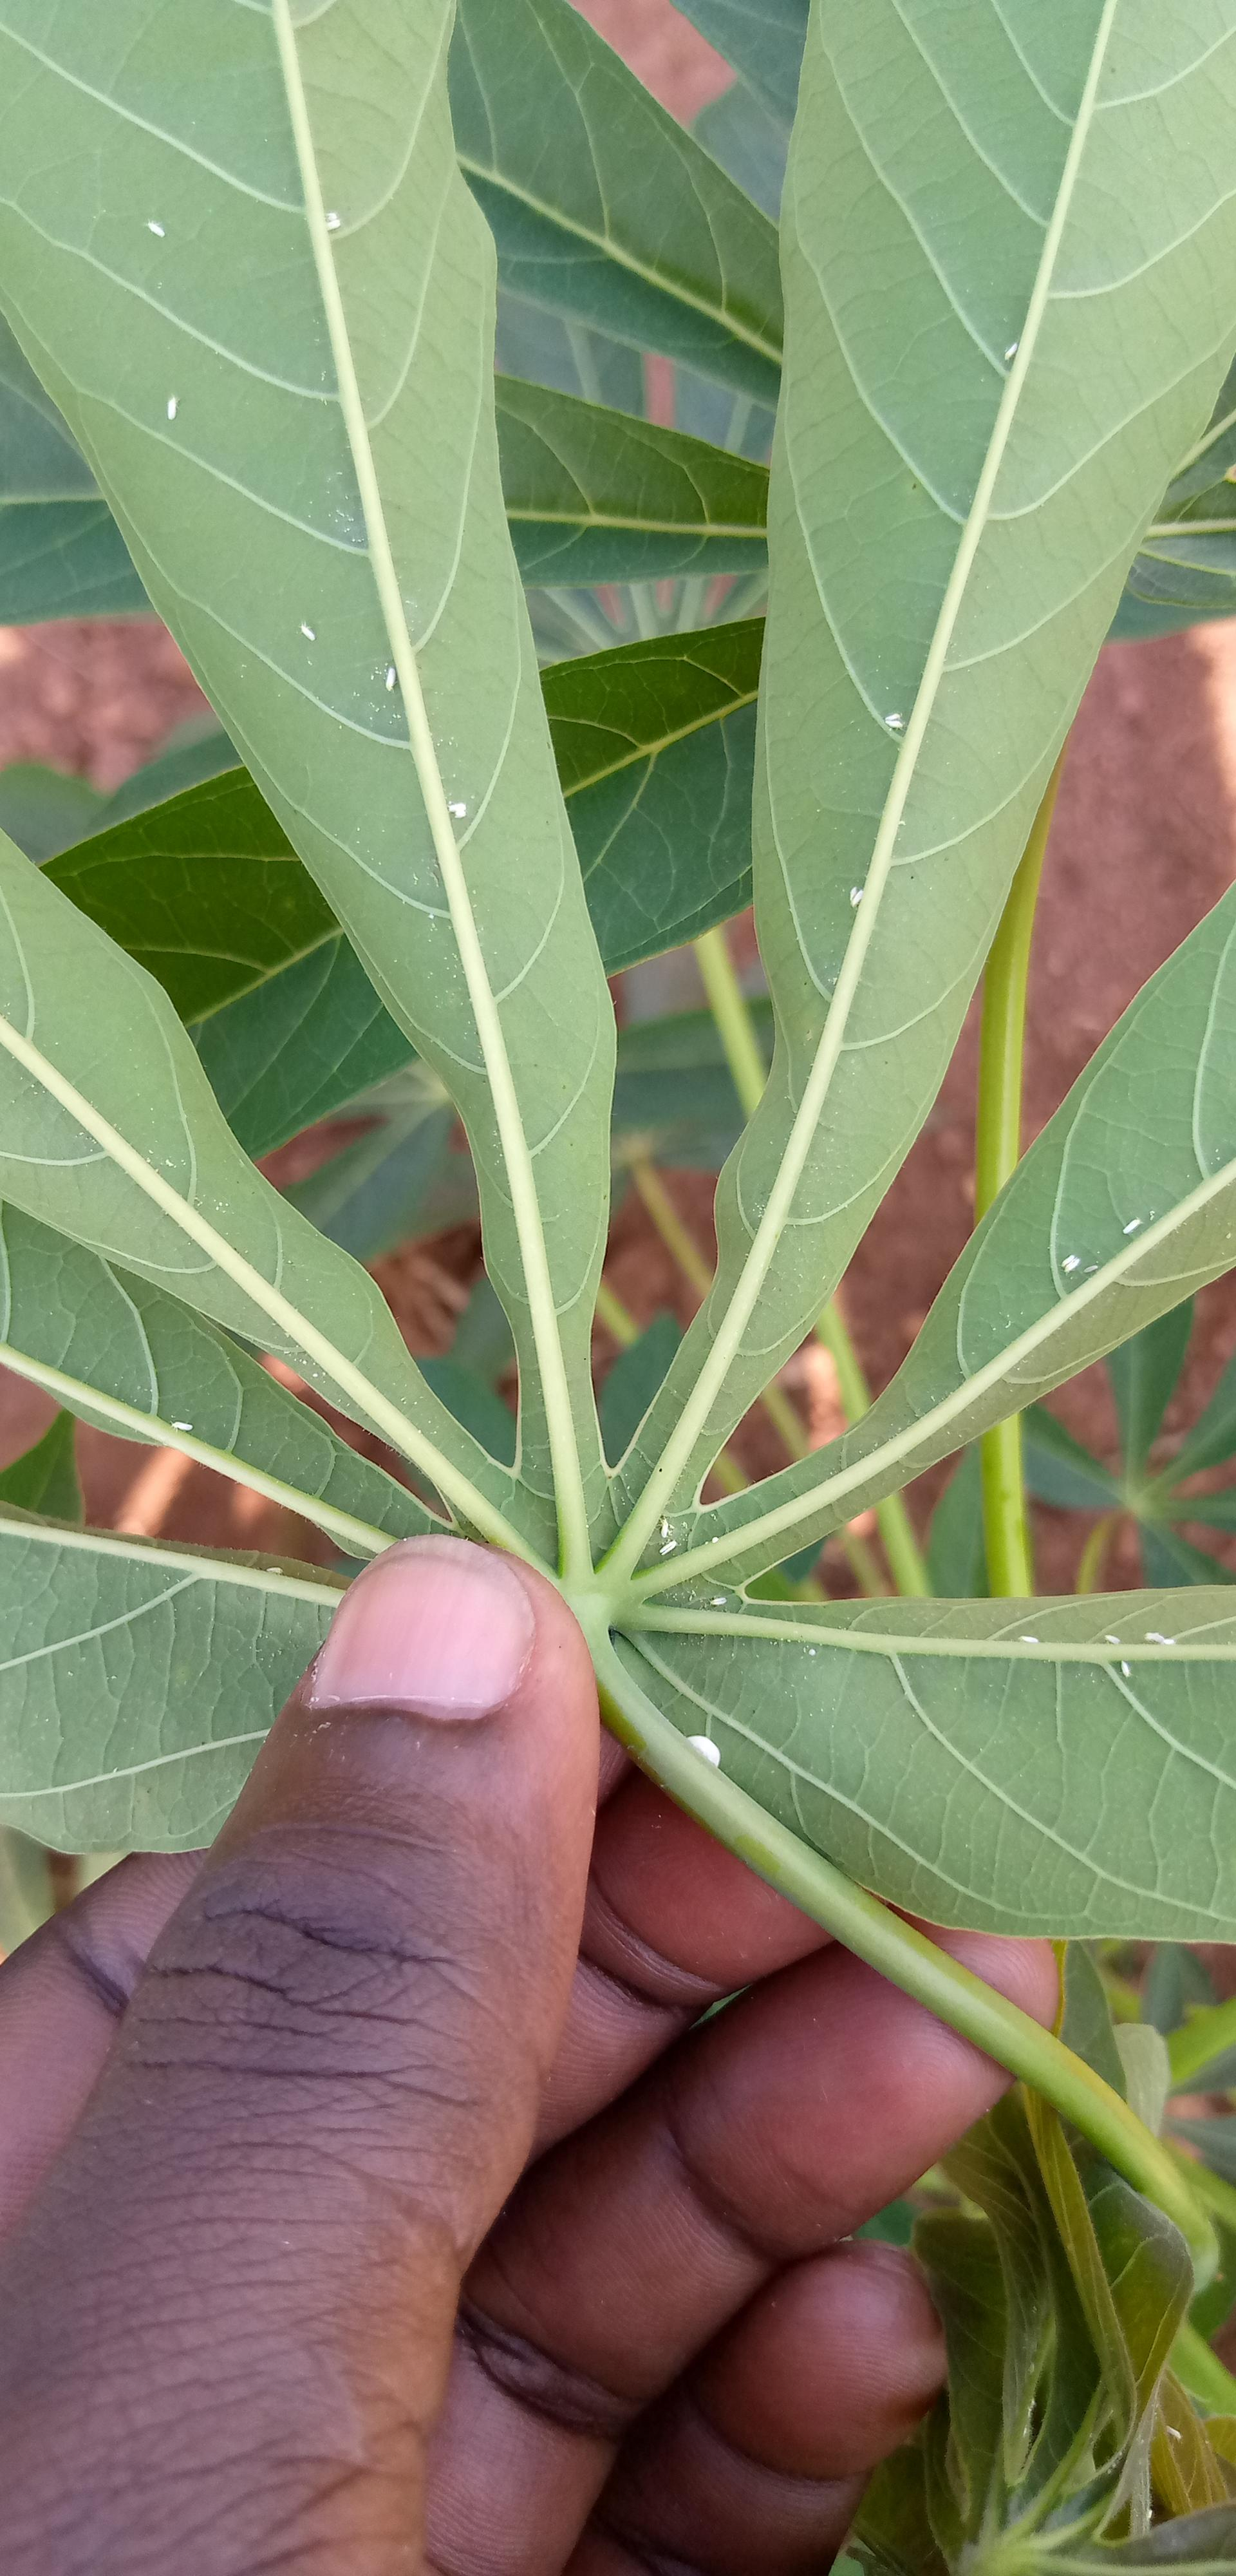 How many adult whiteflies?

26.